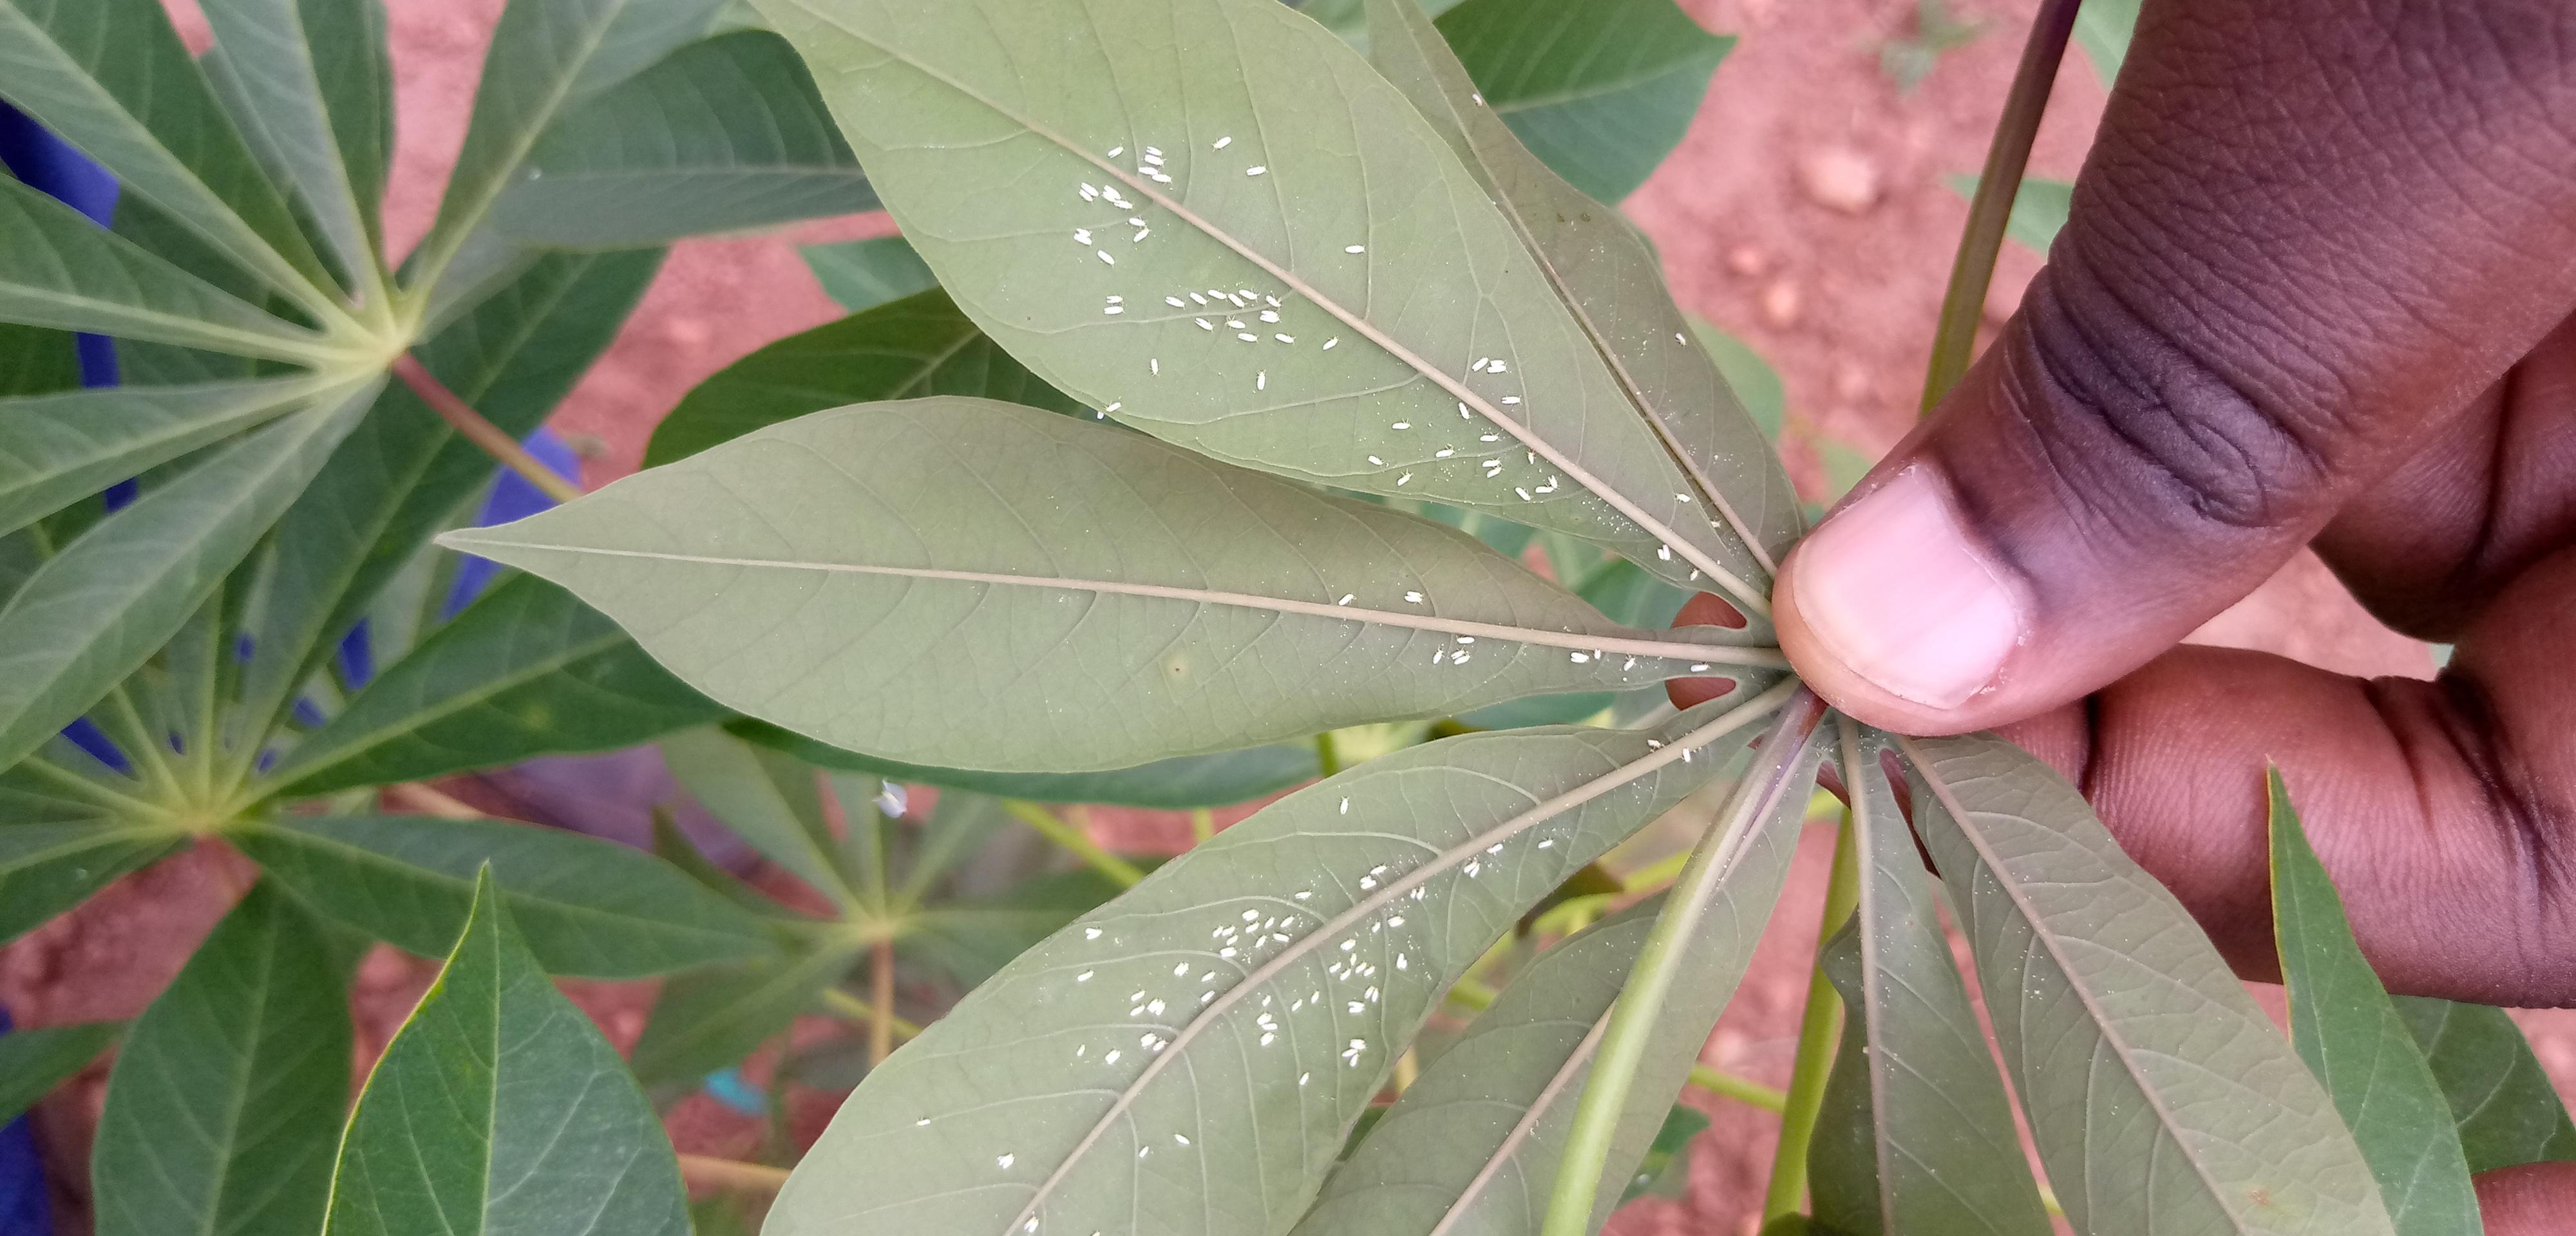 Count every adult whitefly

148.